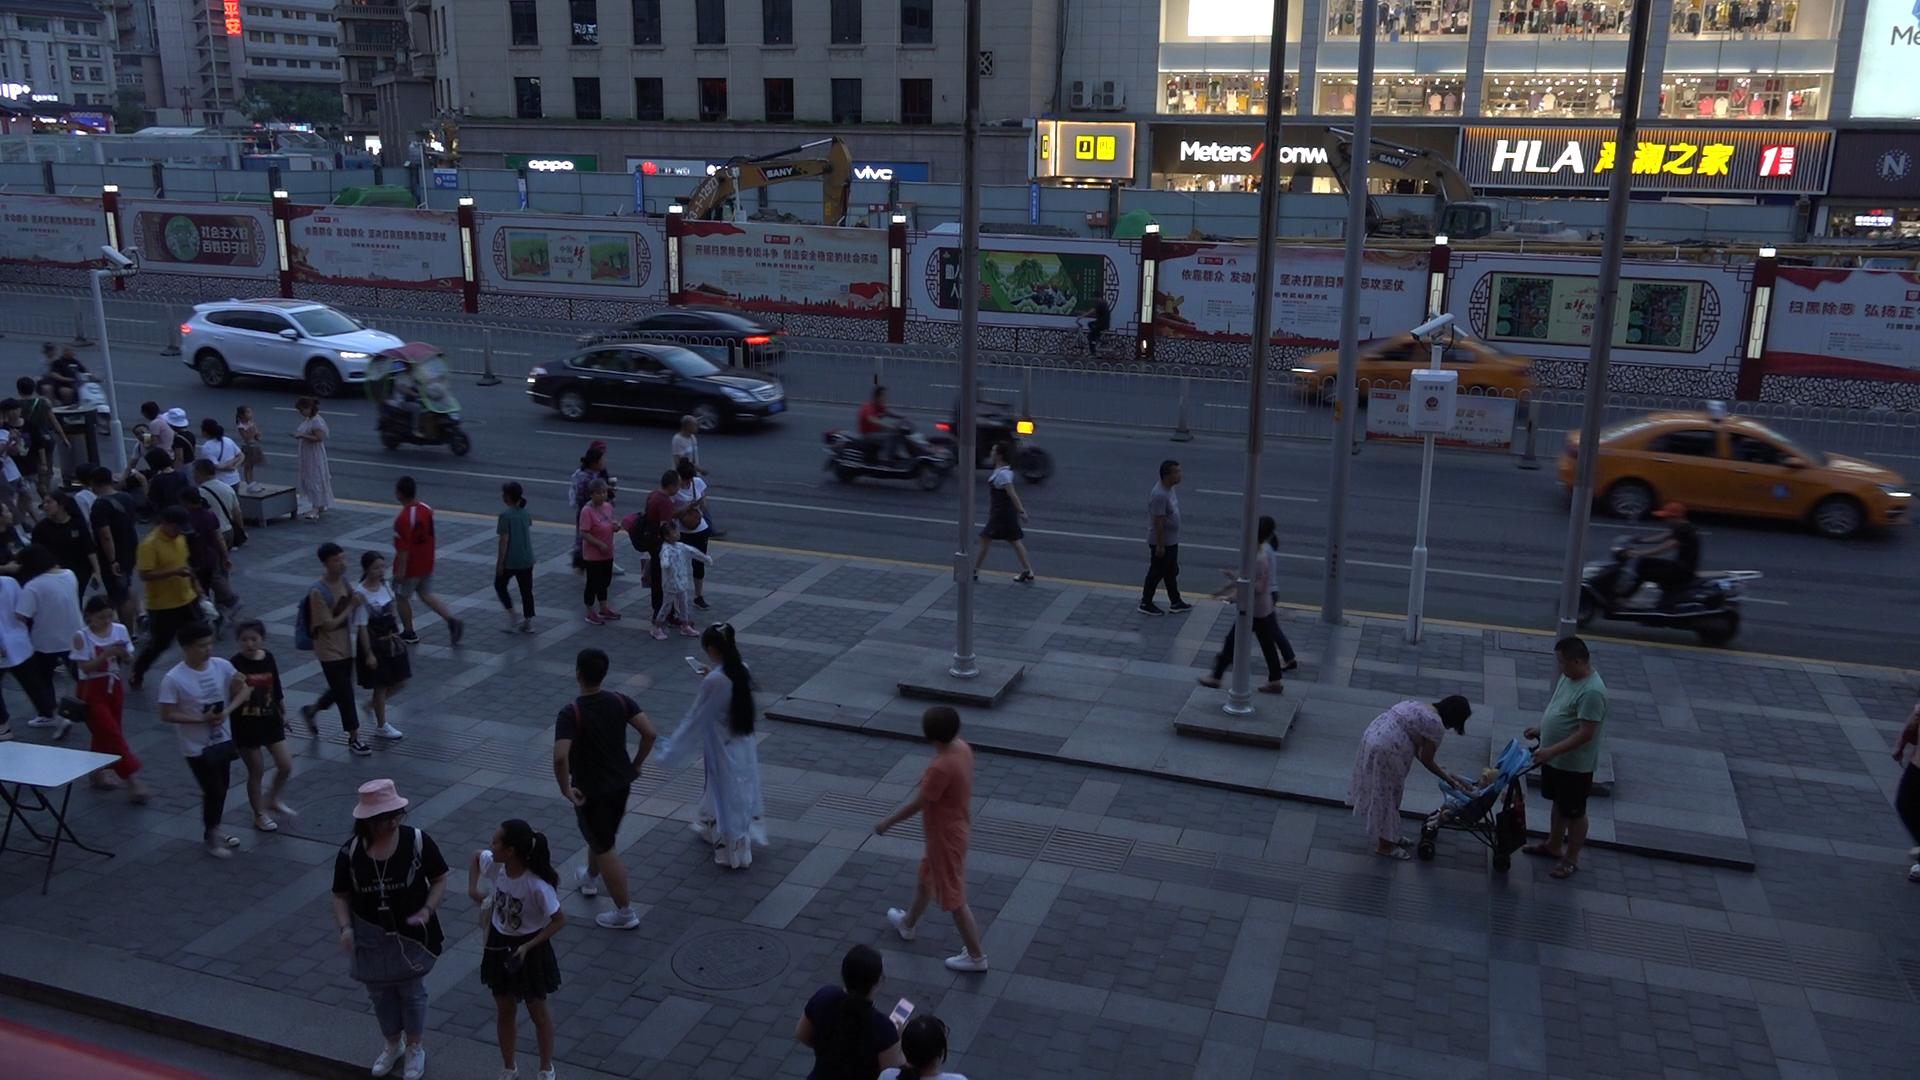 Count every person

53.